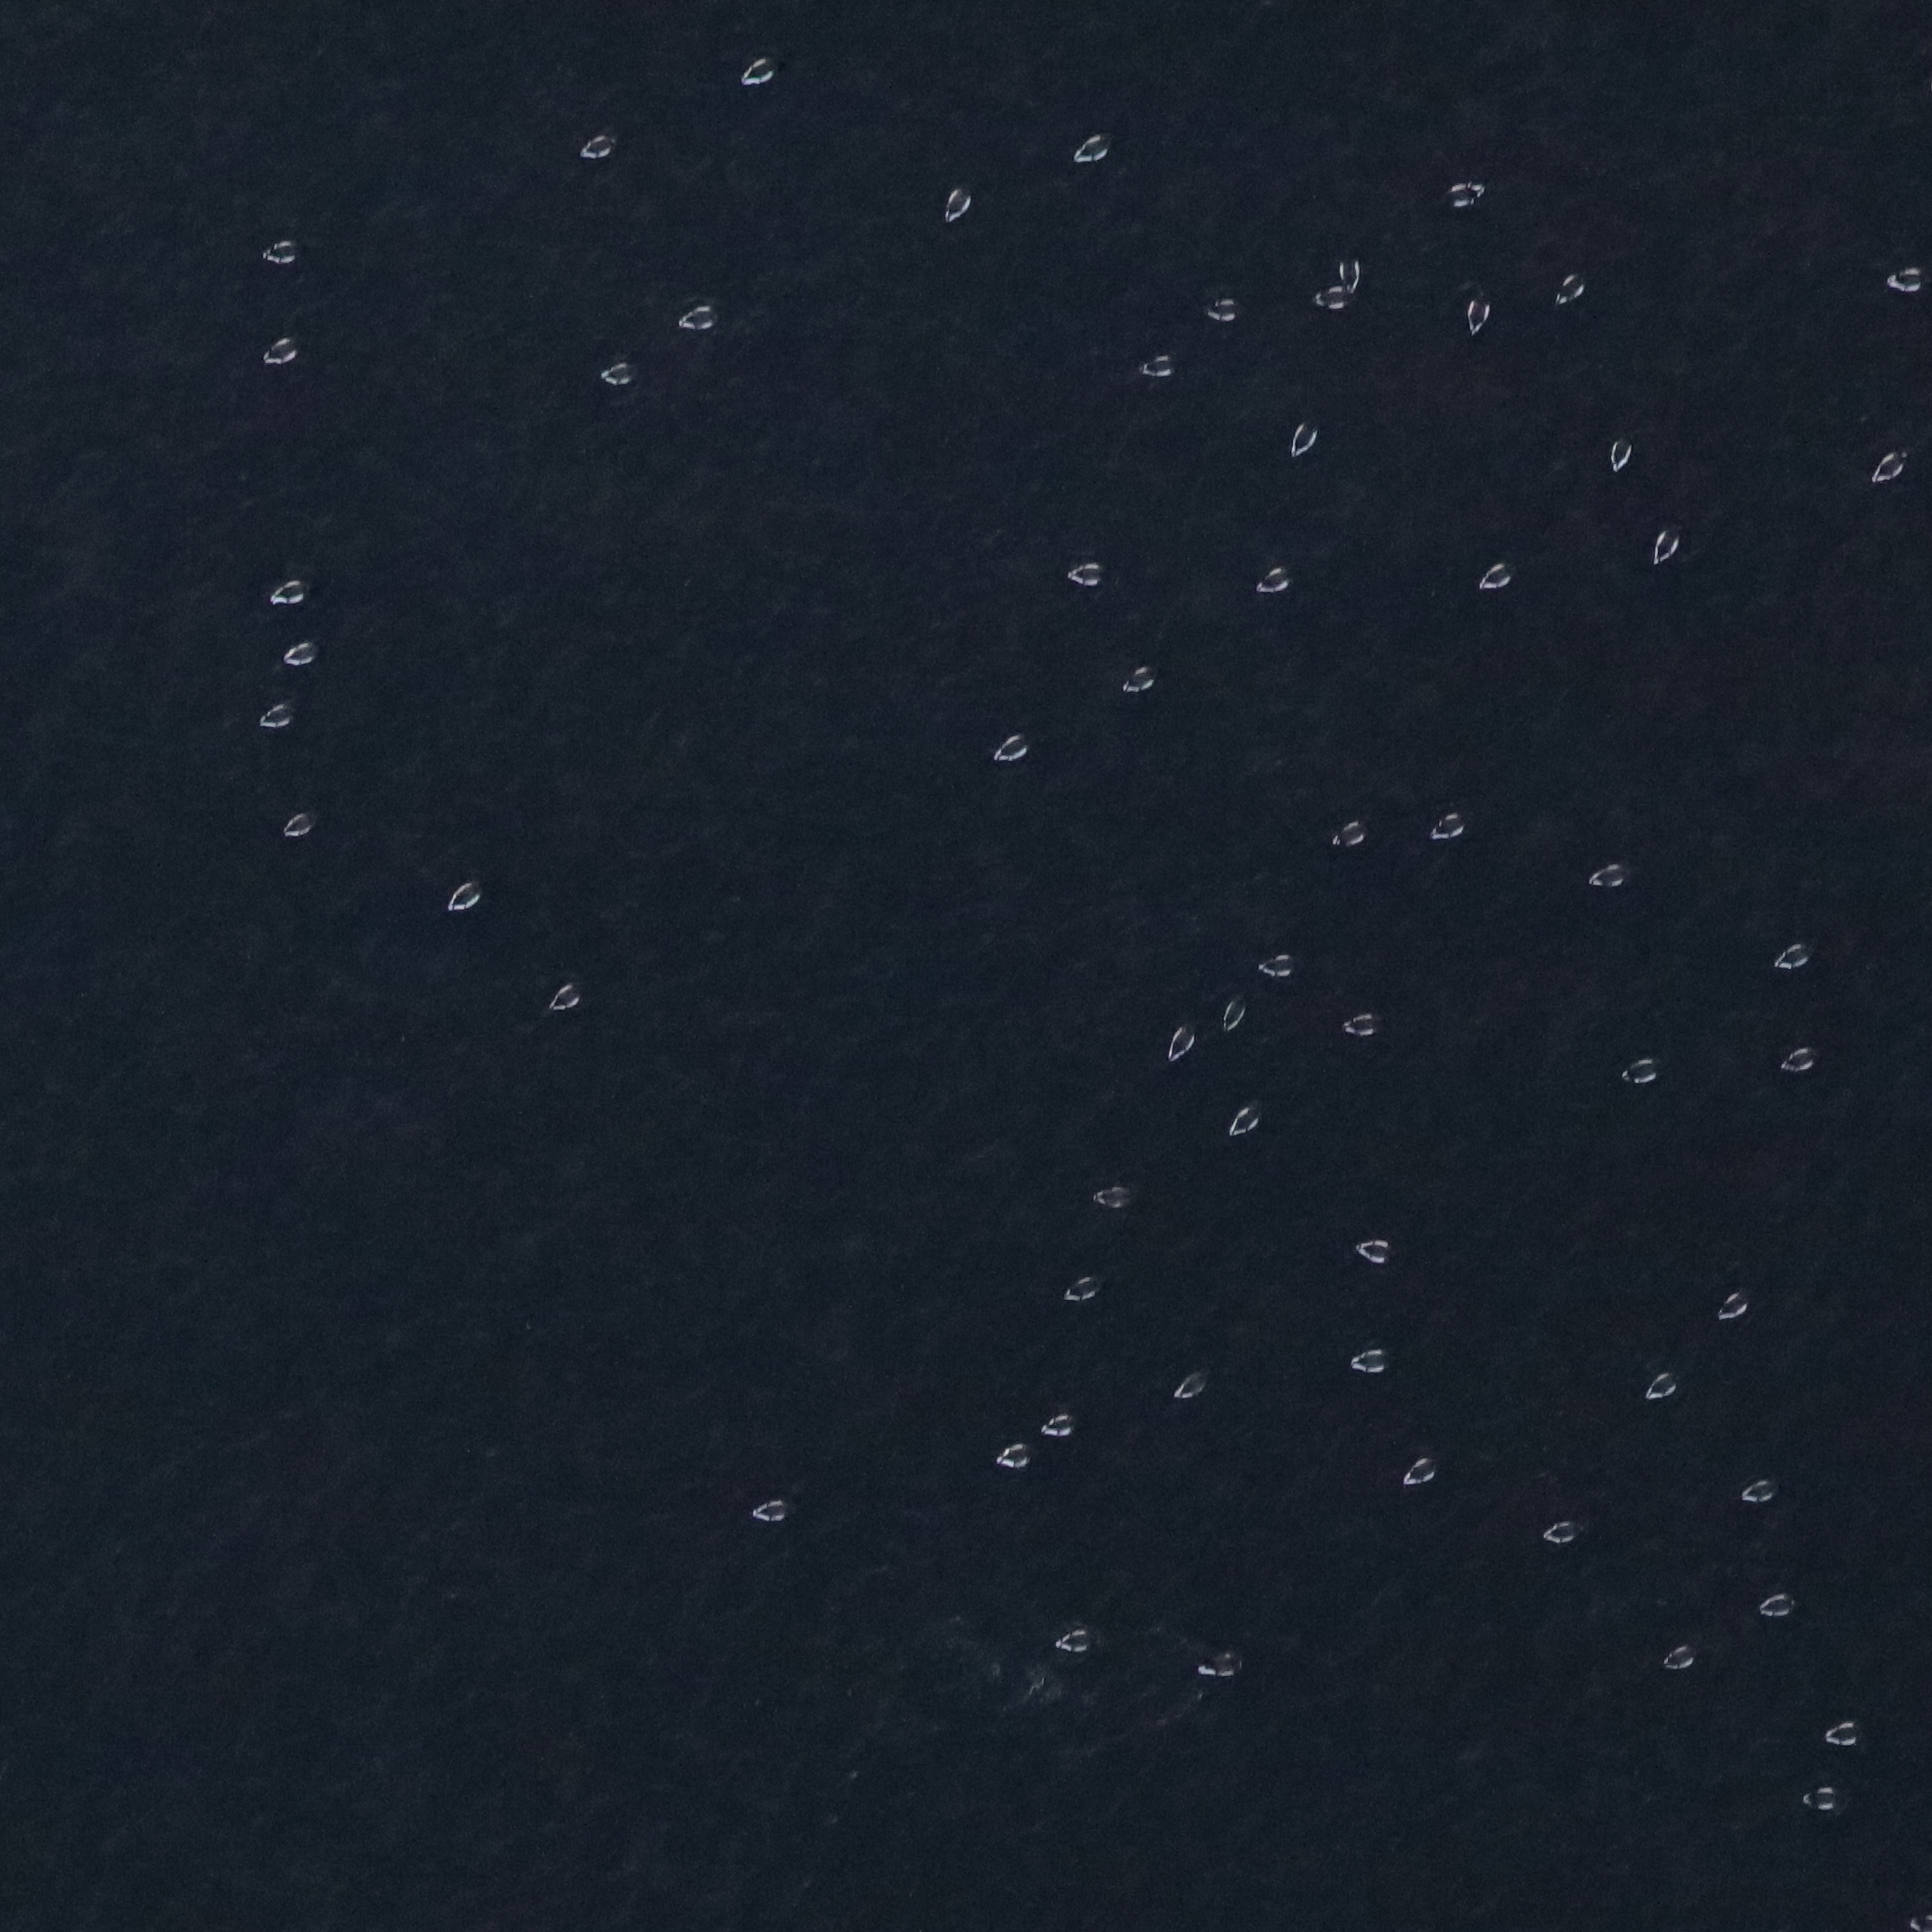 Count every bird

62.